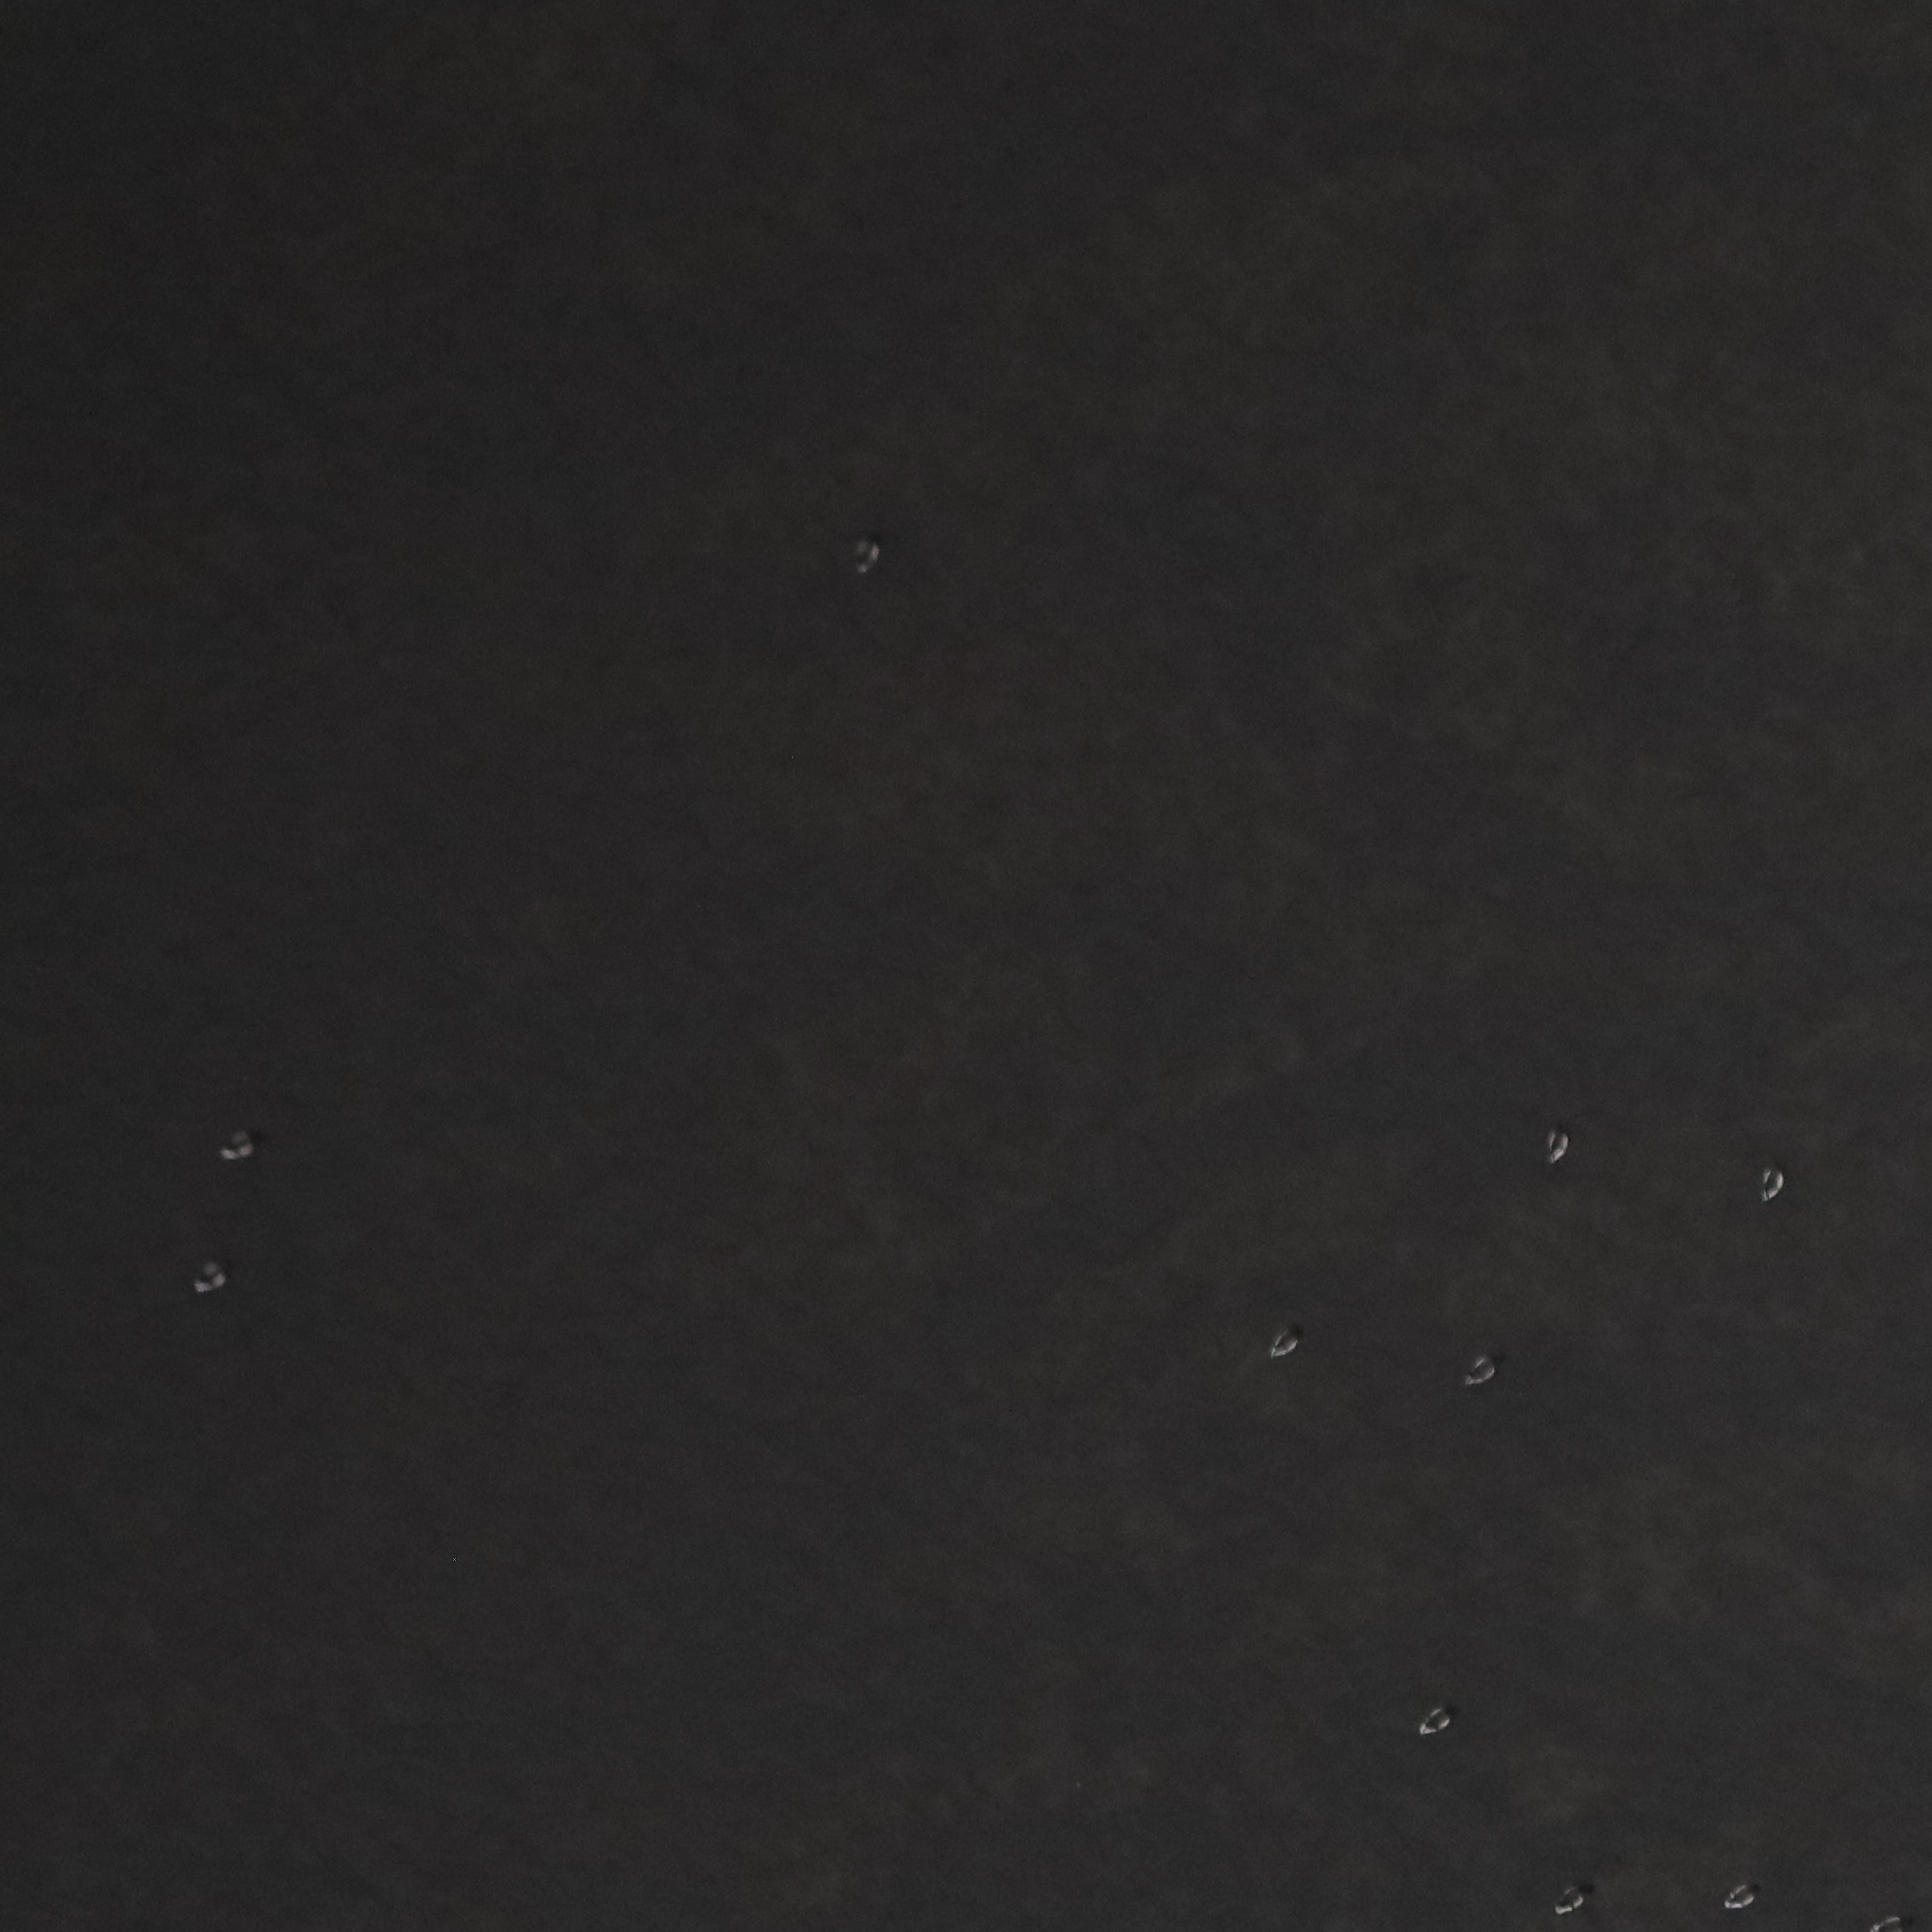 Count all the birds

11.